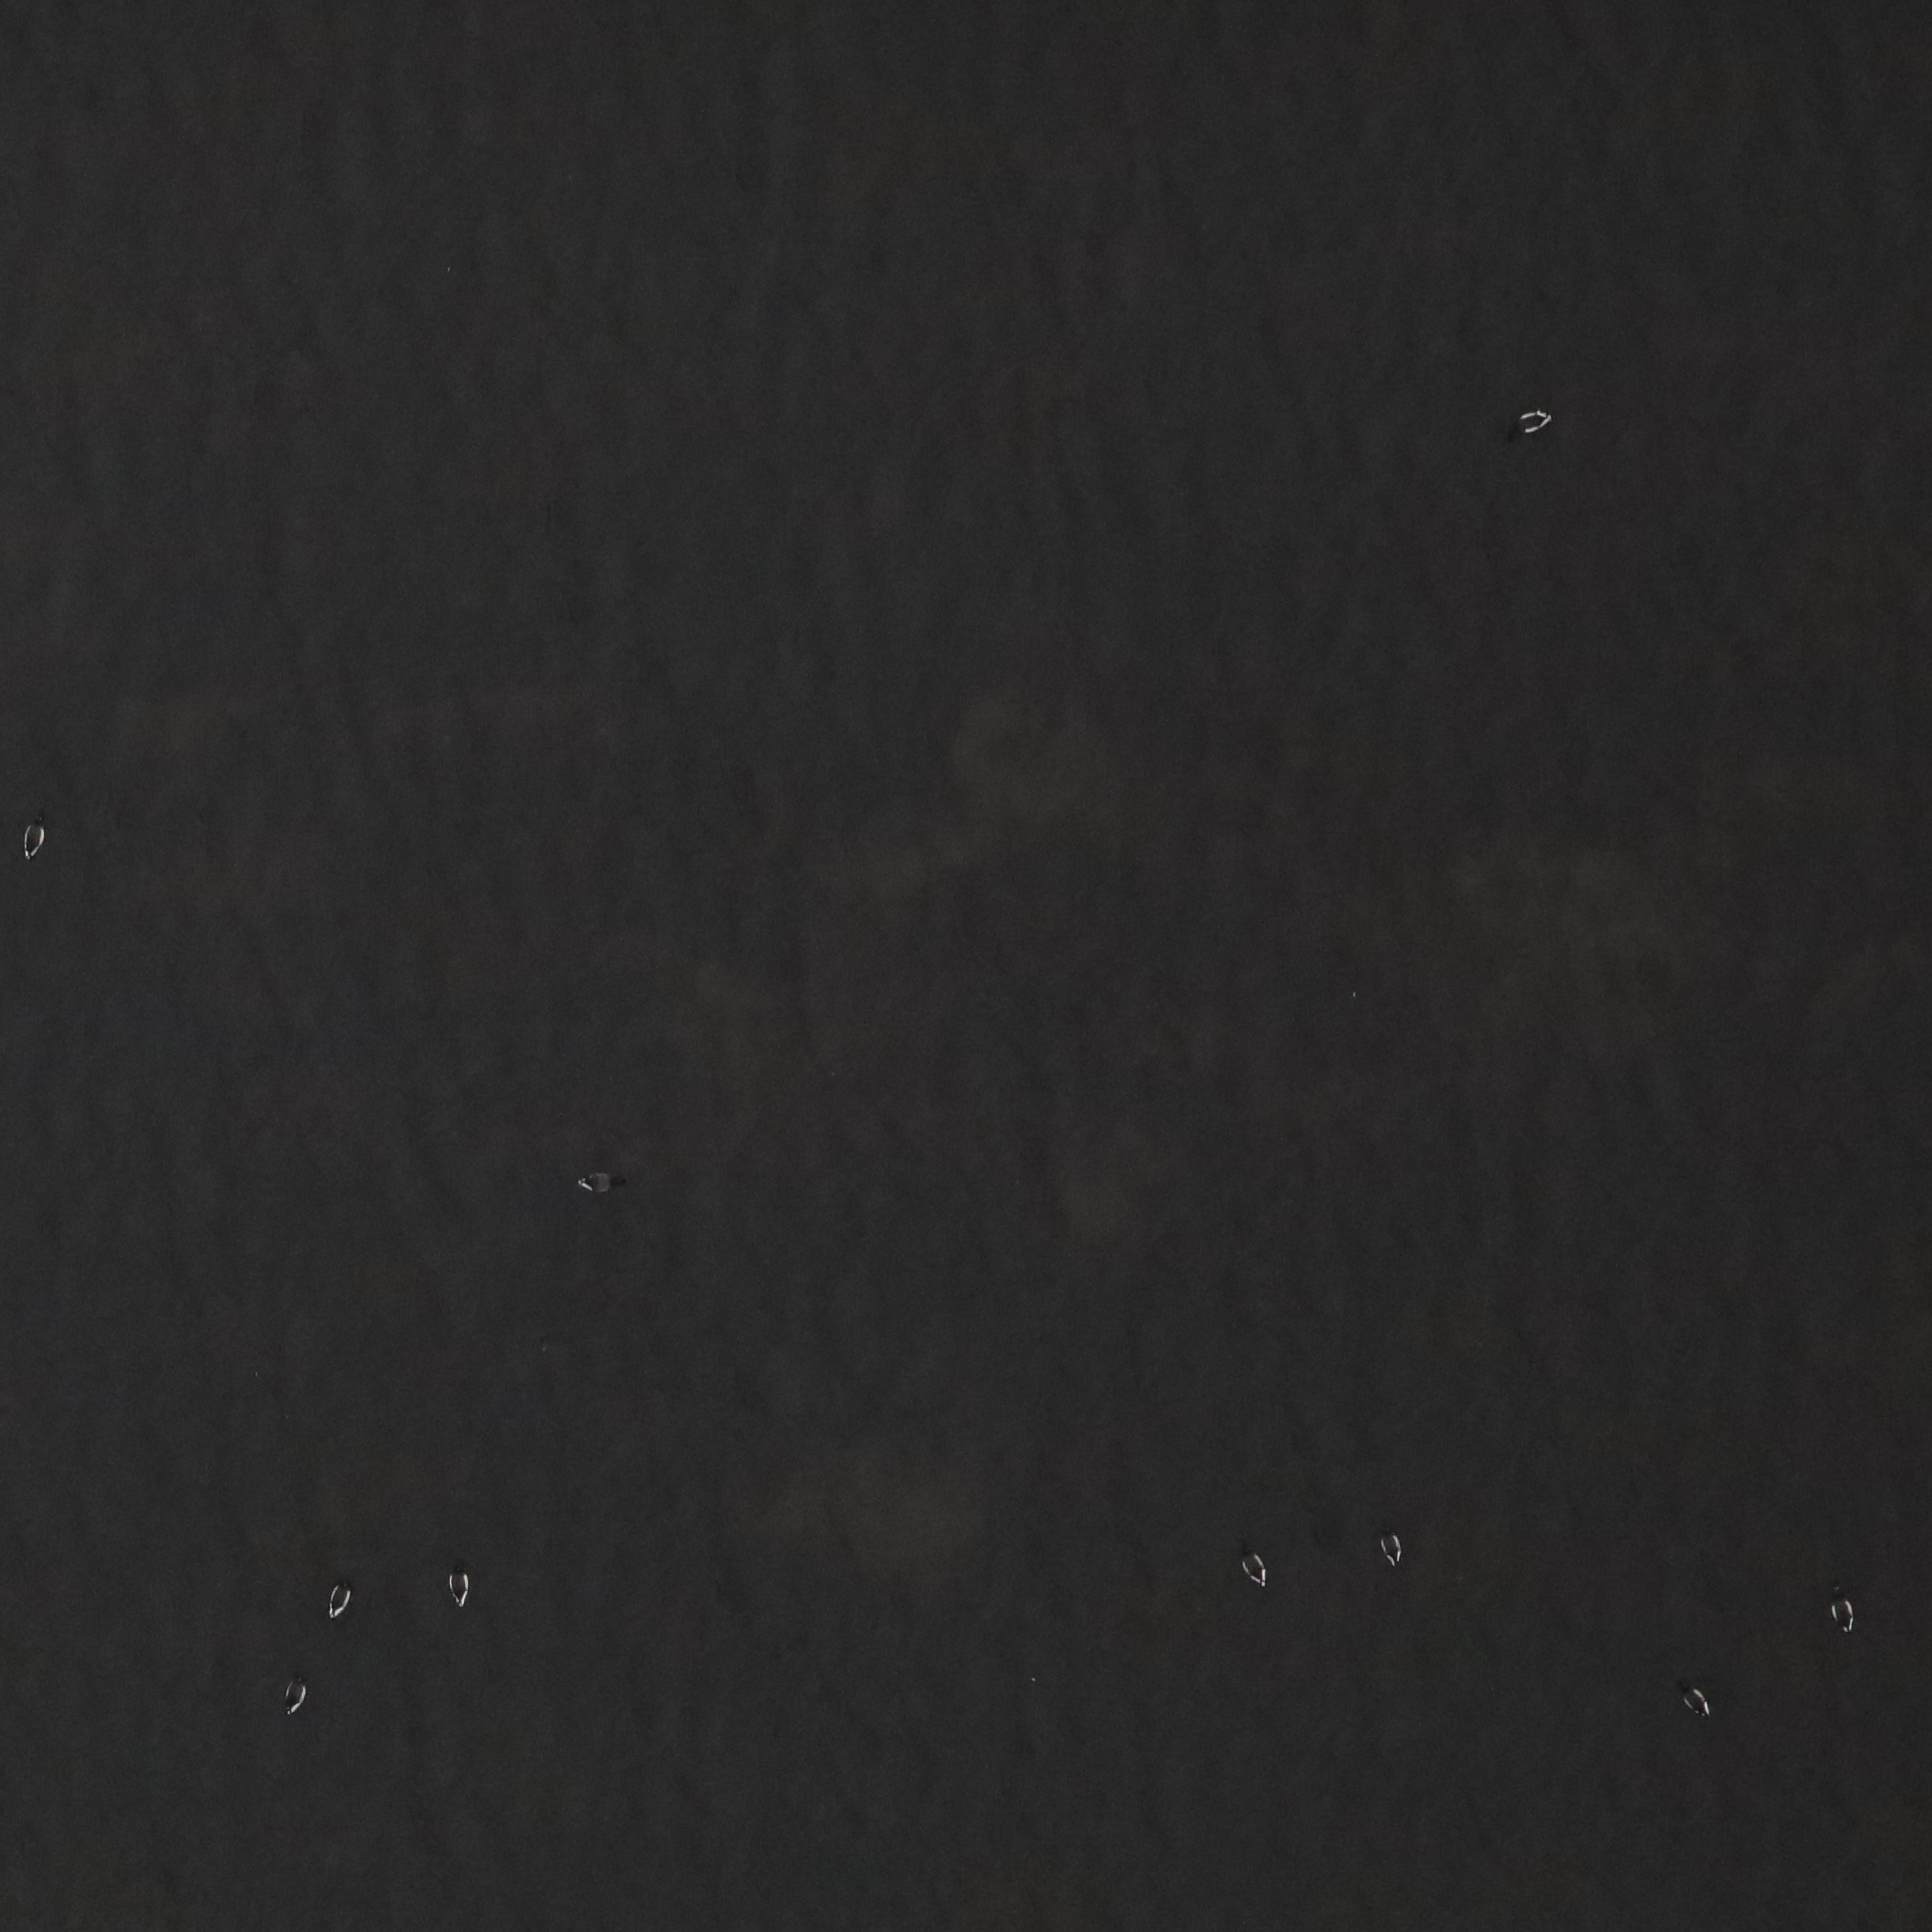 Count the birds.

10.